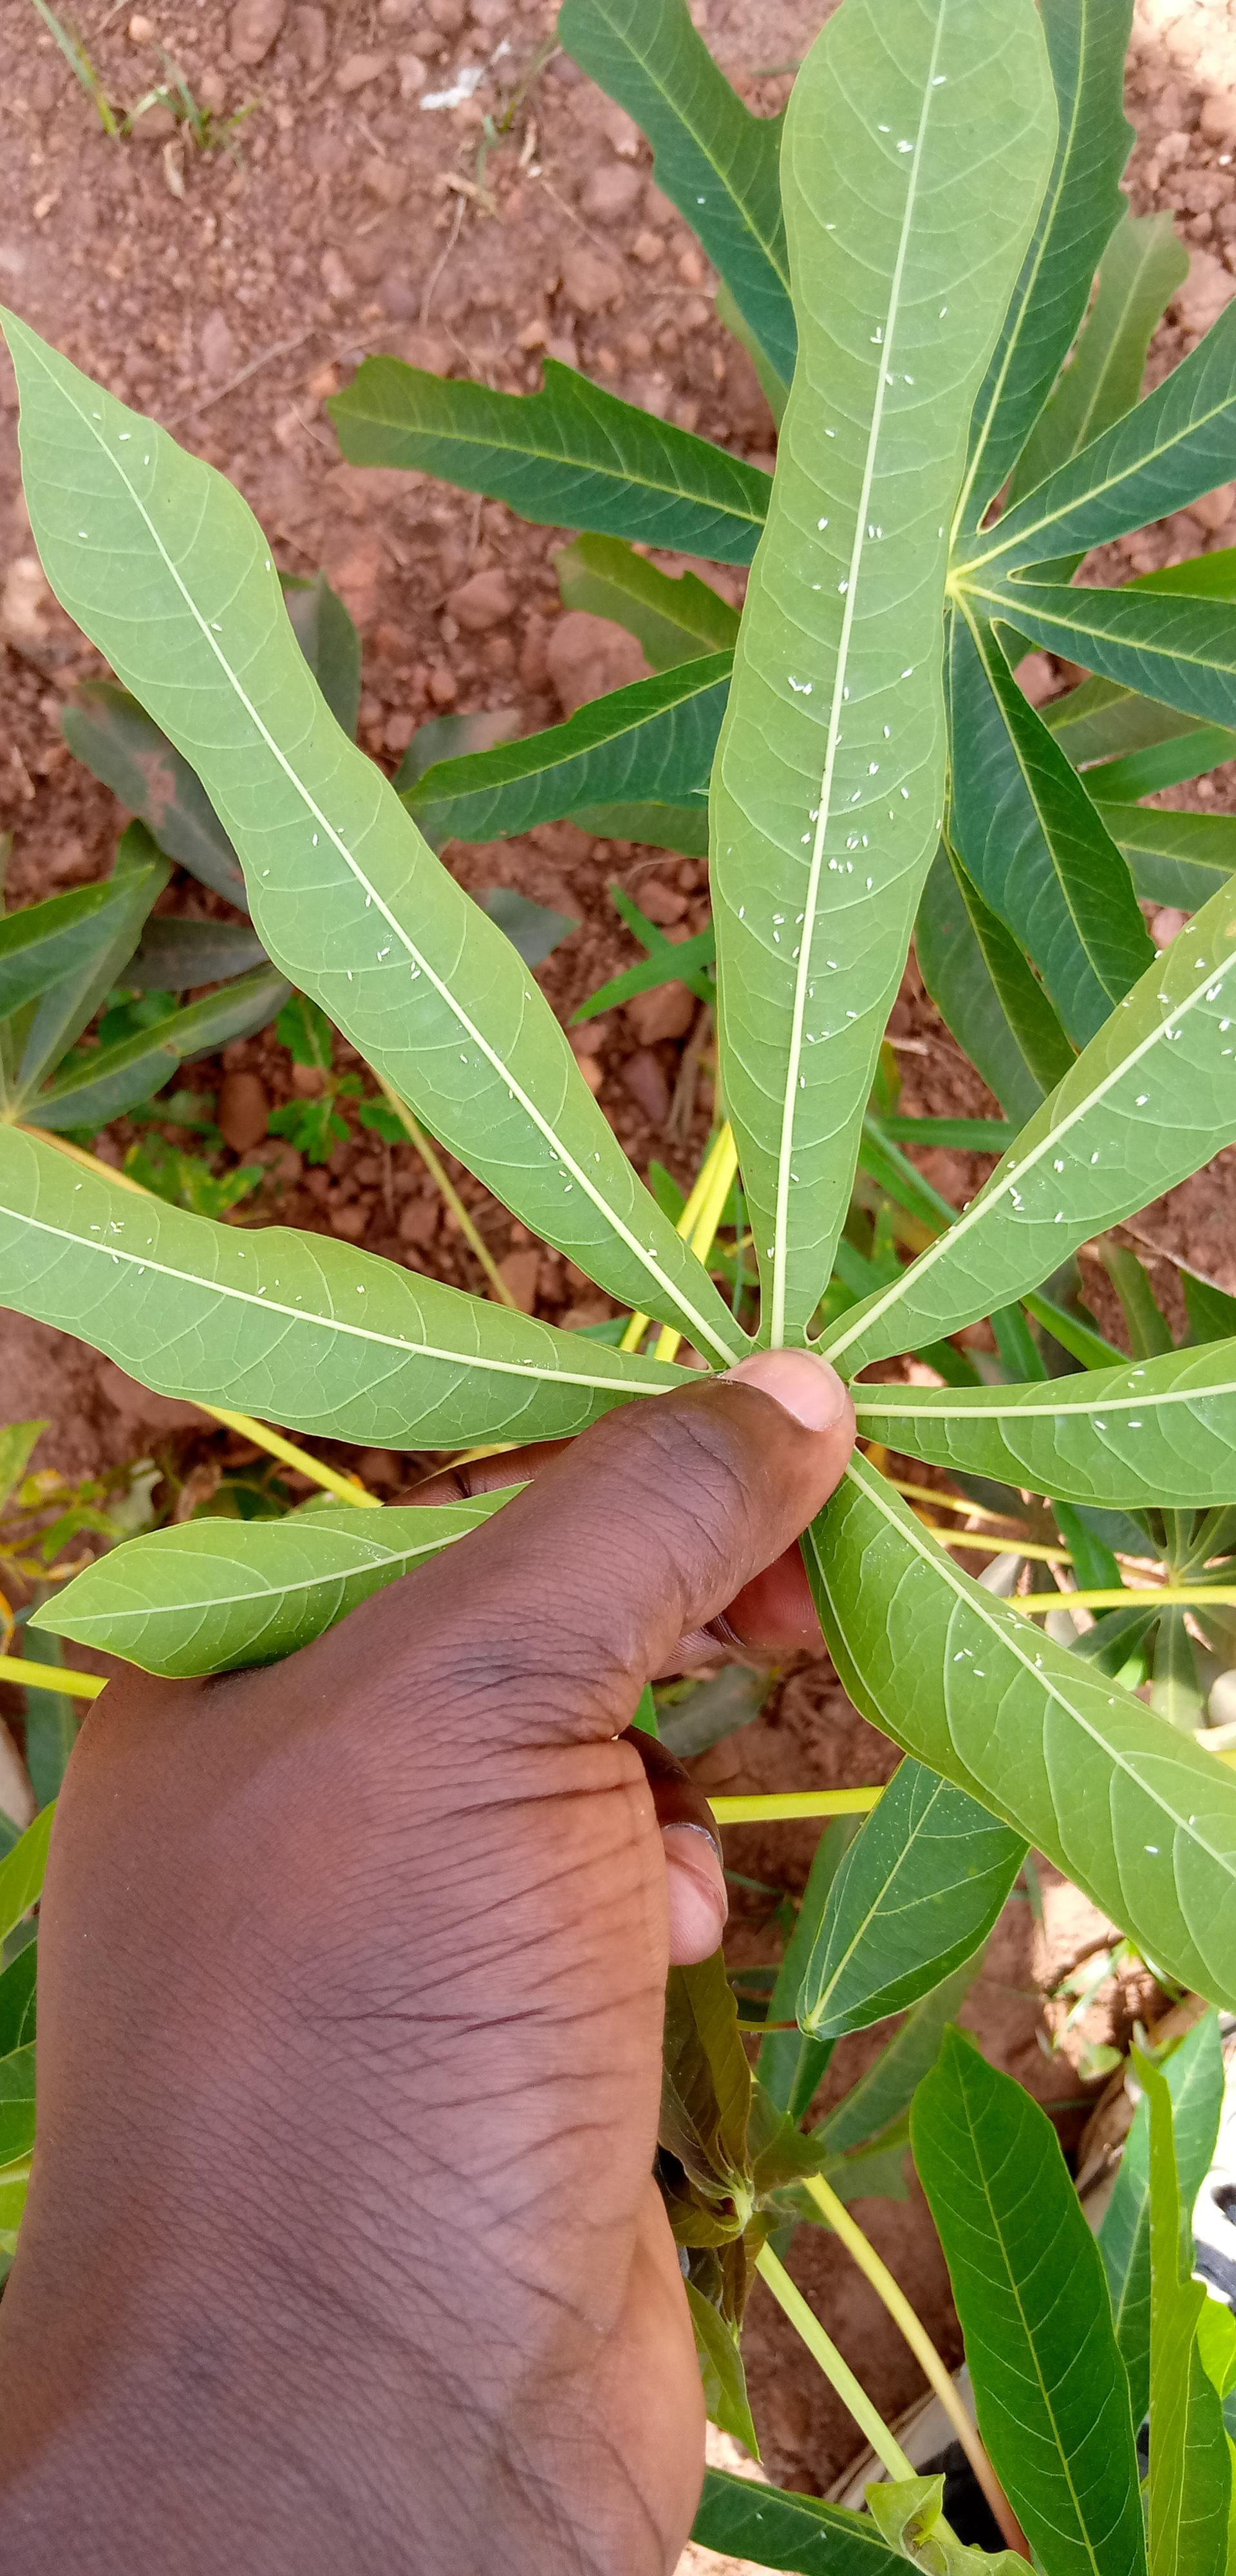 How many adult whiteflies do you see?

140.